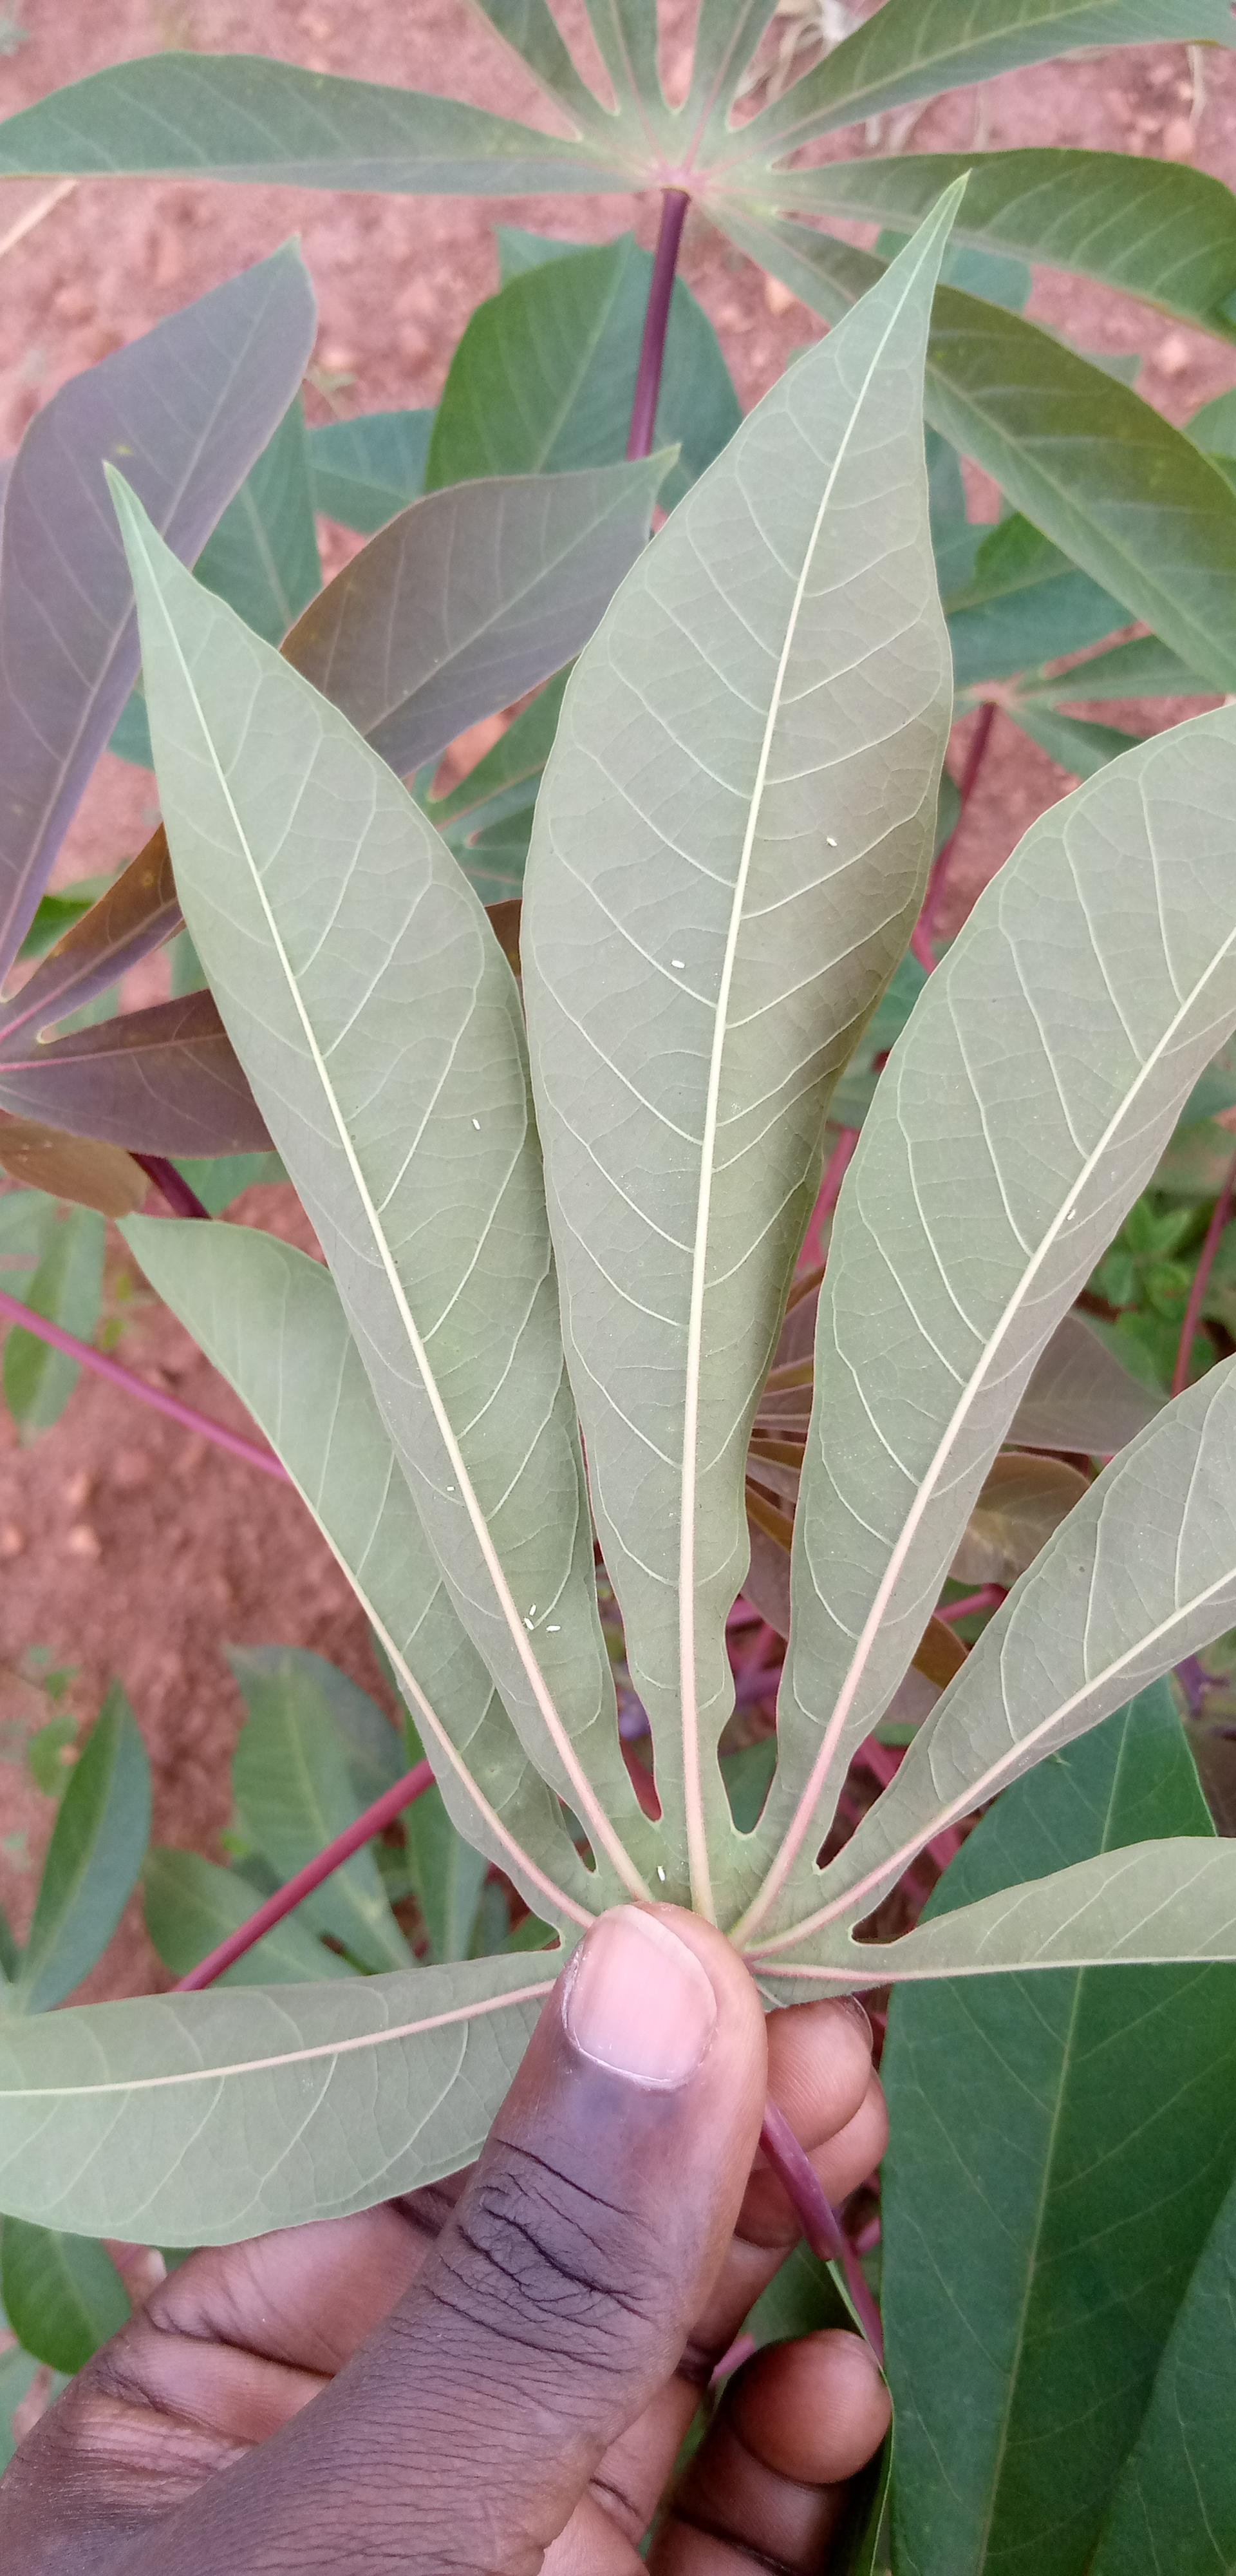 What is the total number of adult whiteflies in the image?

9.